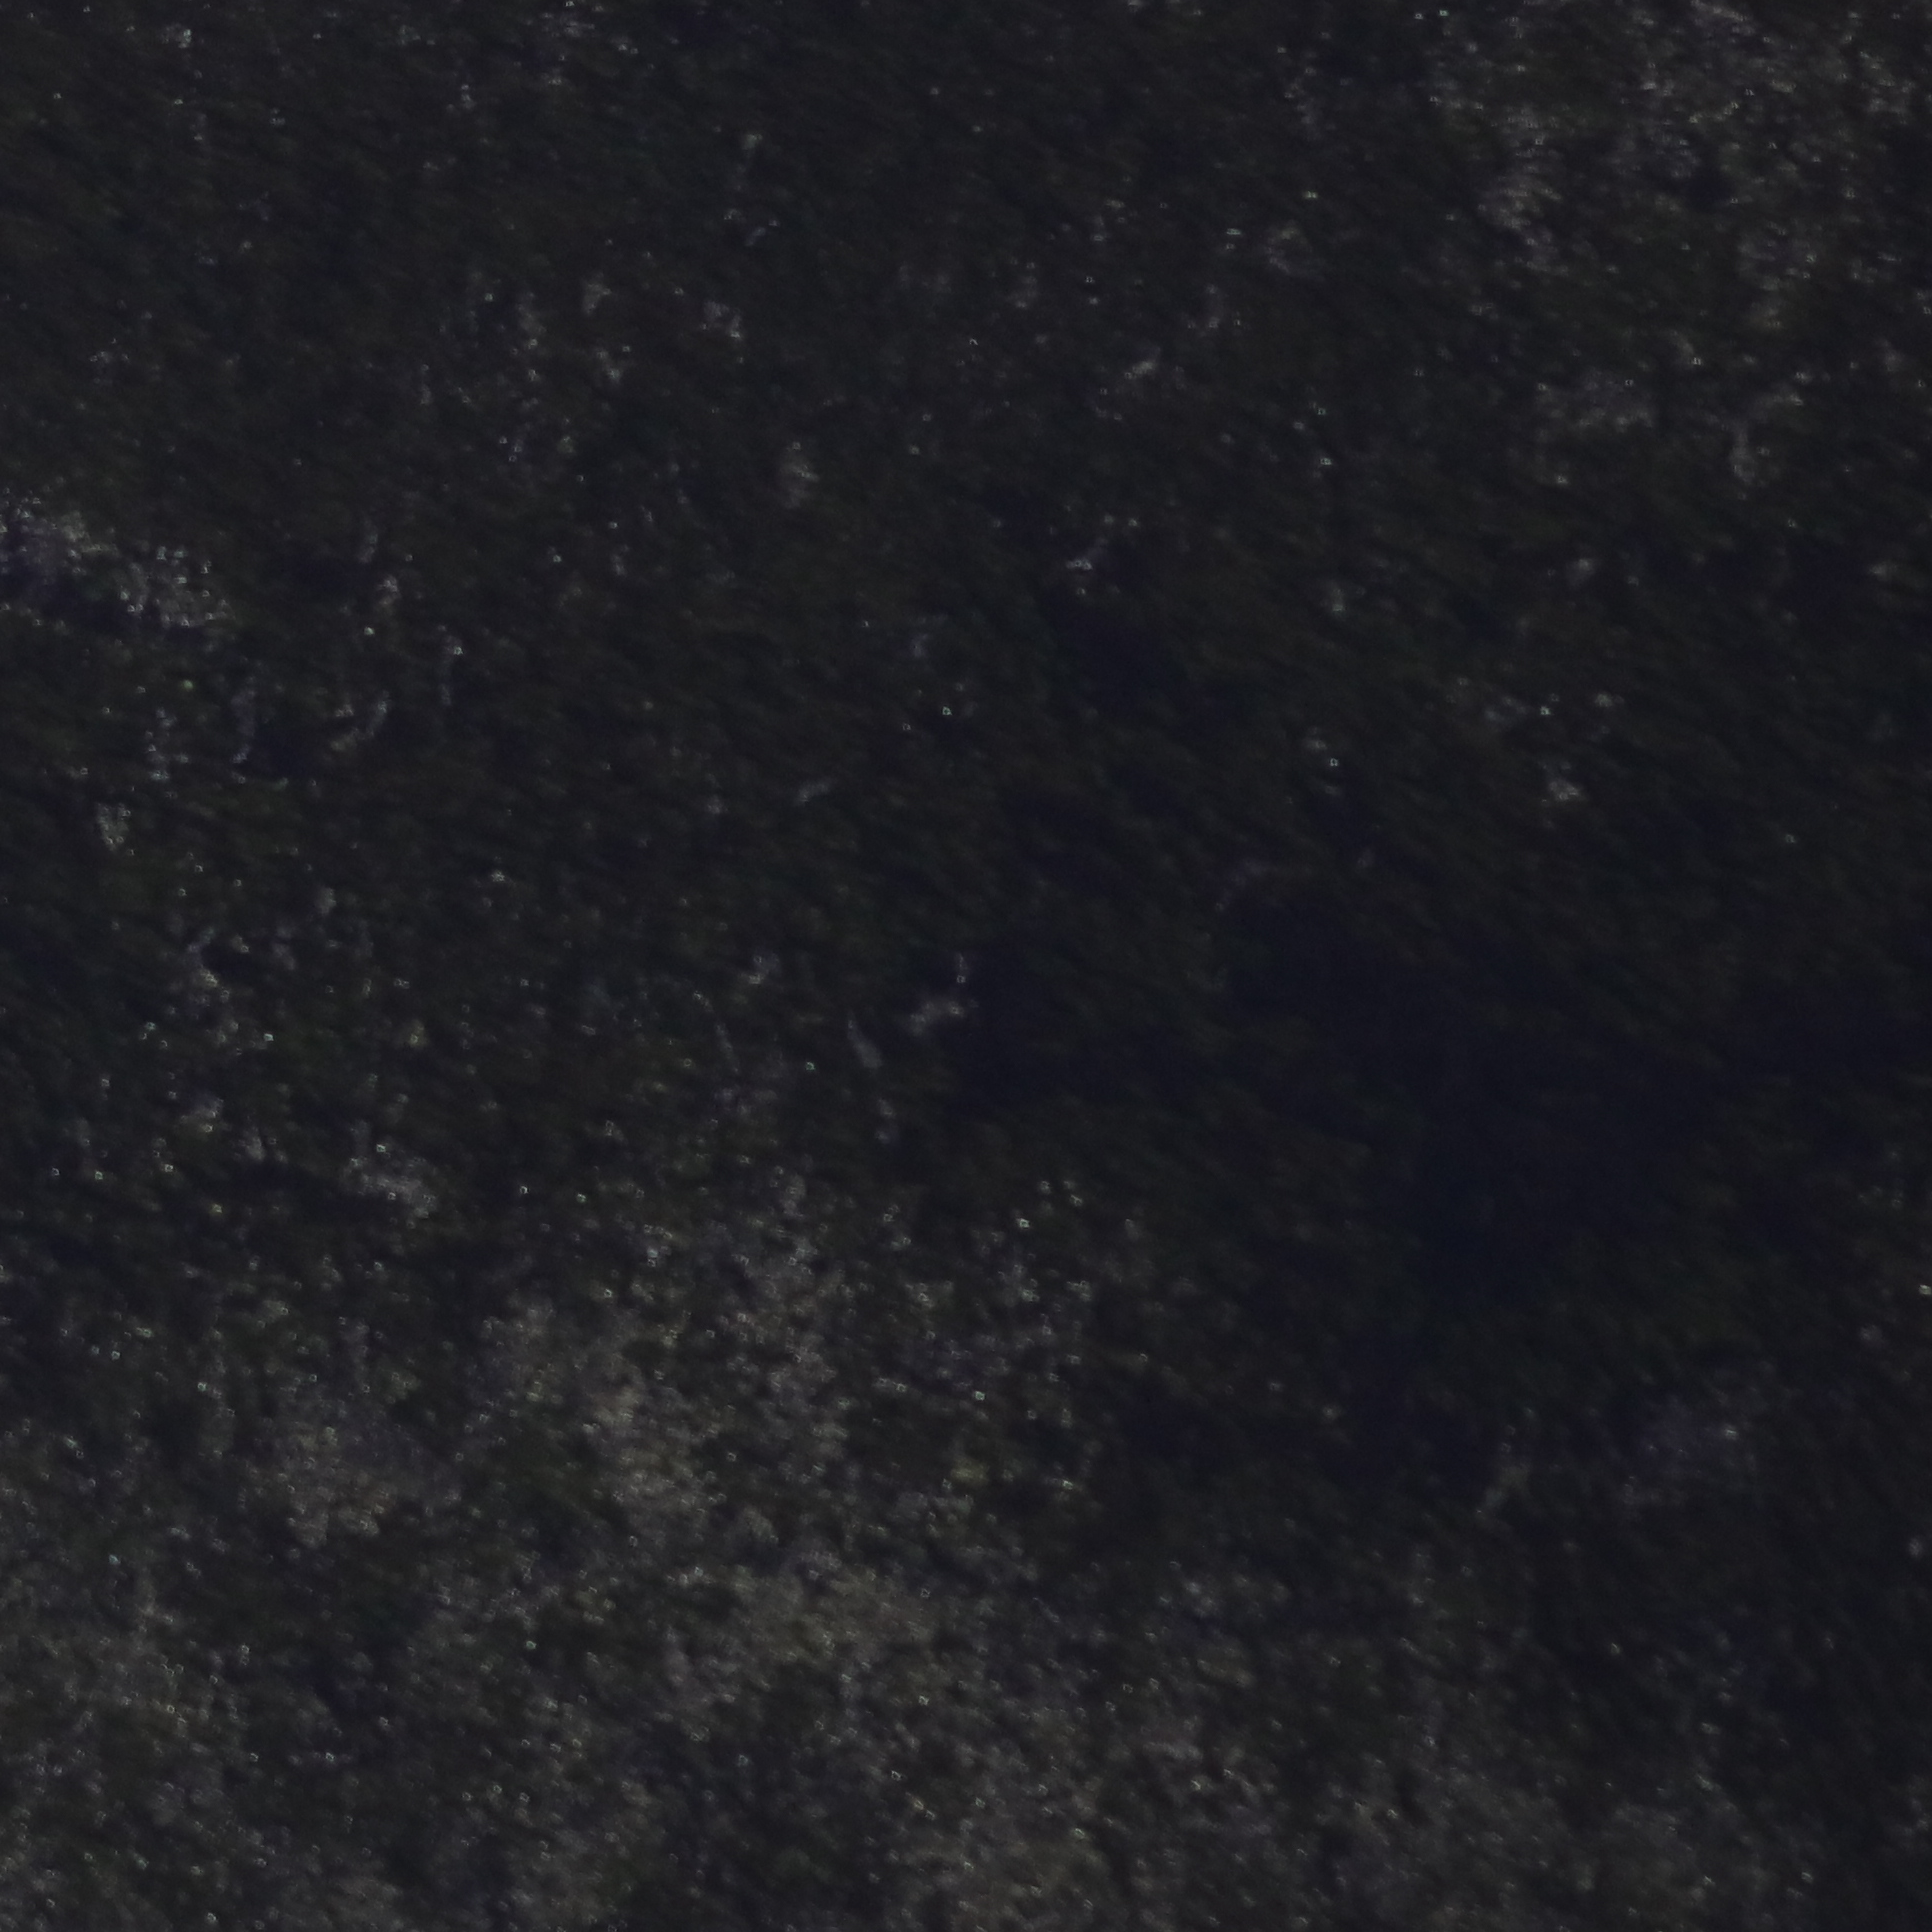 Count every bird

0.